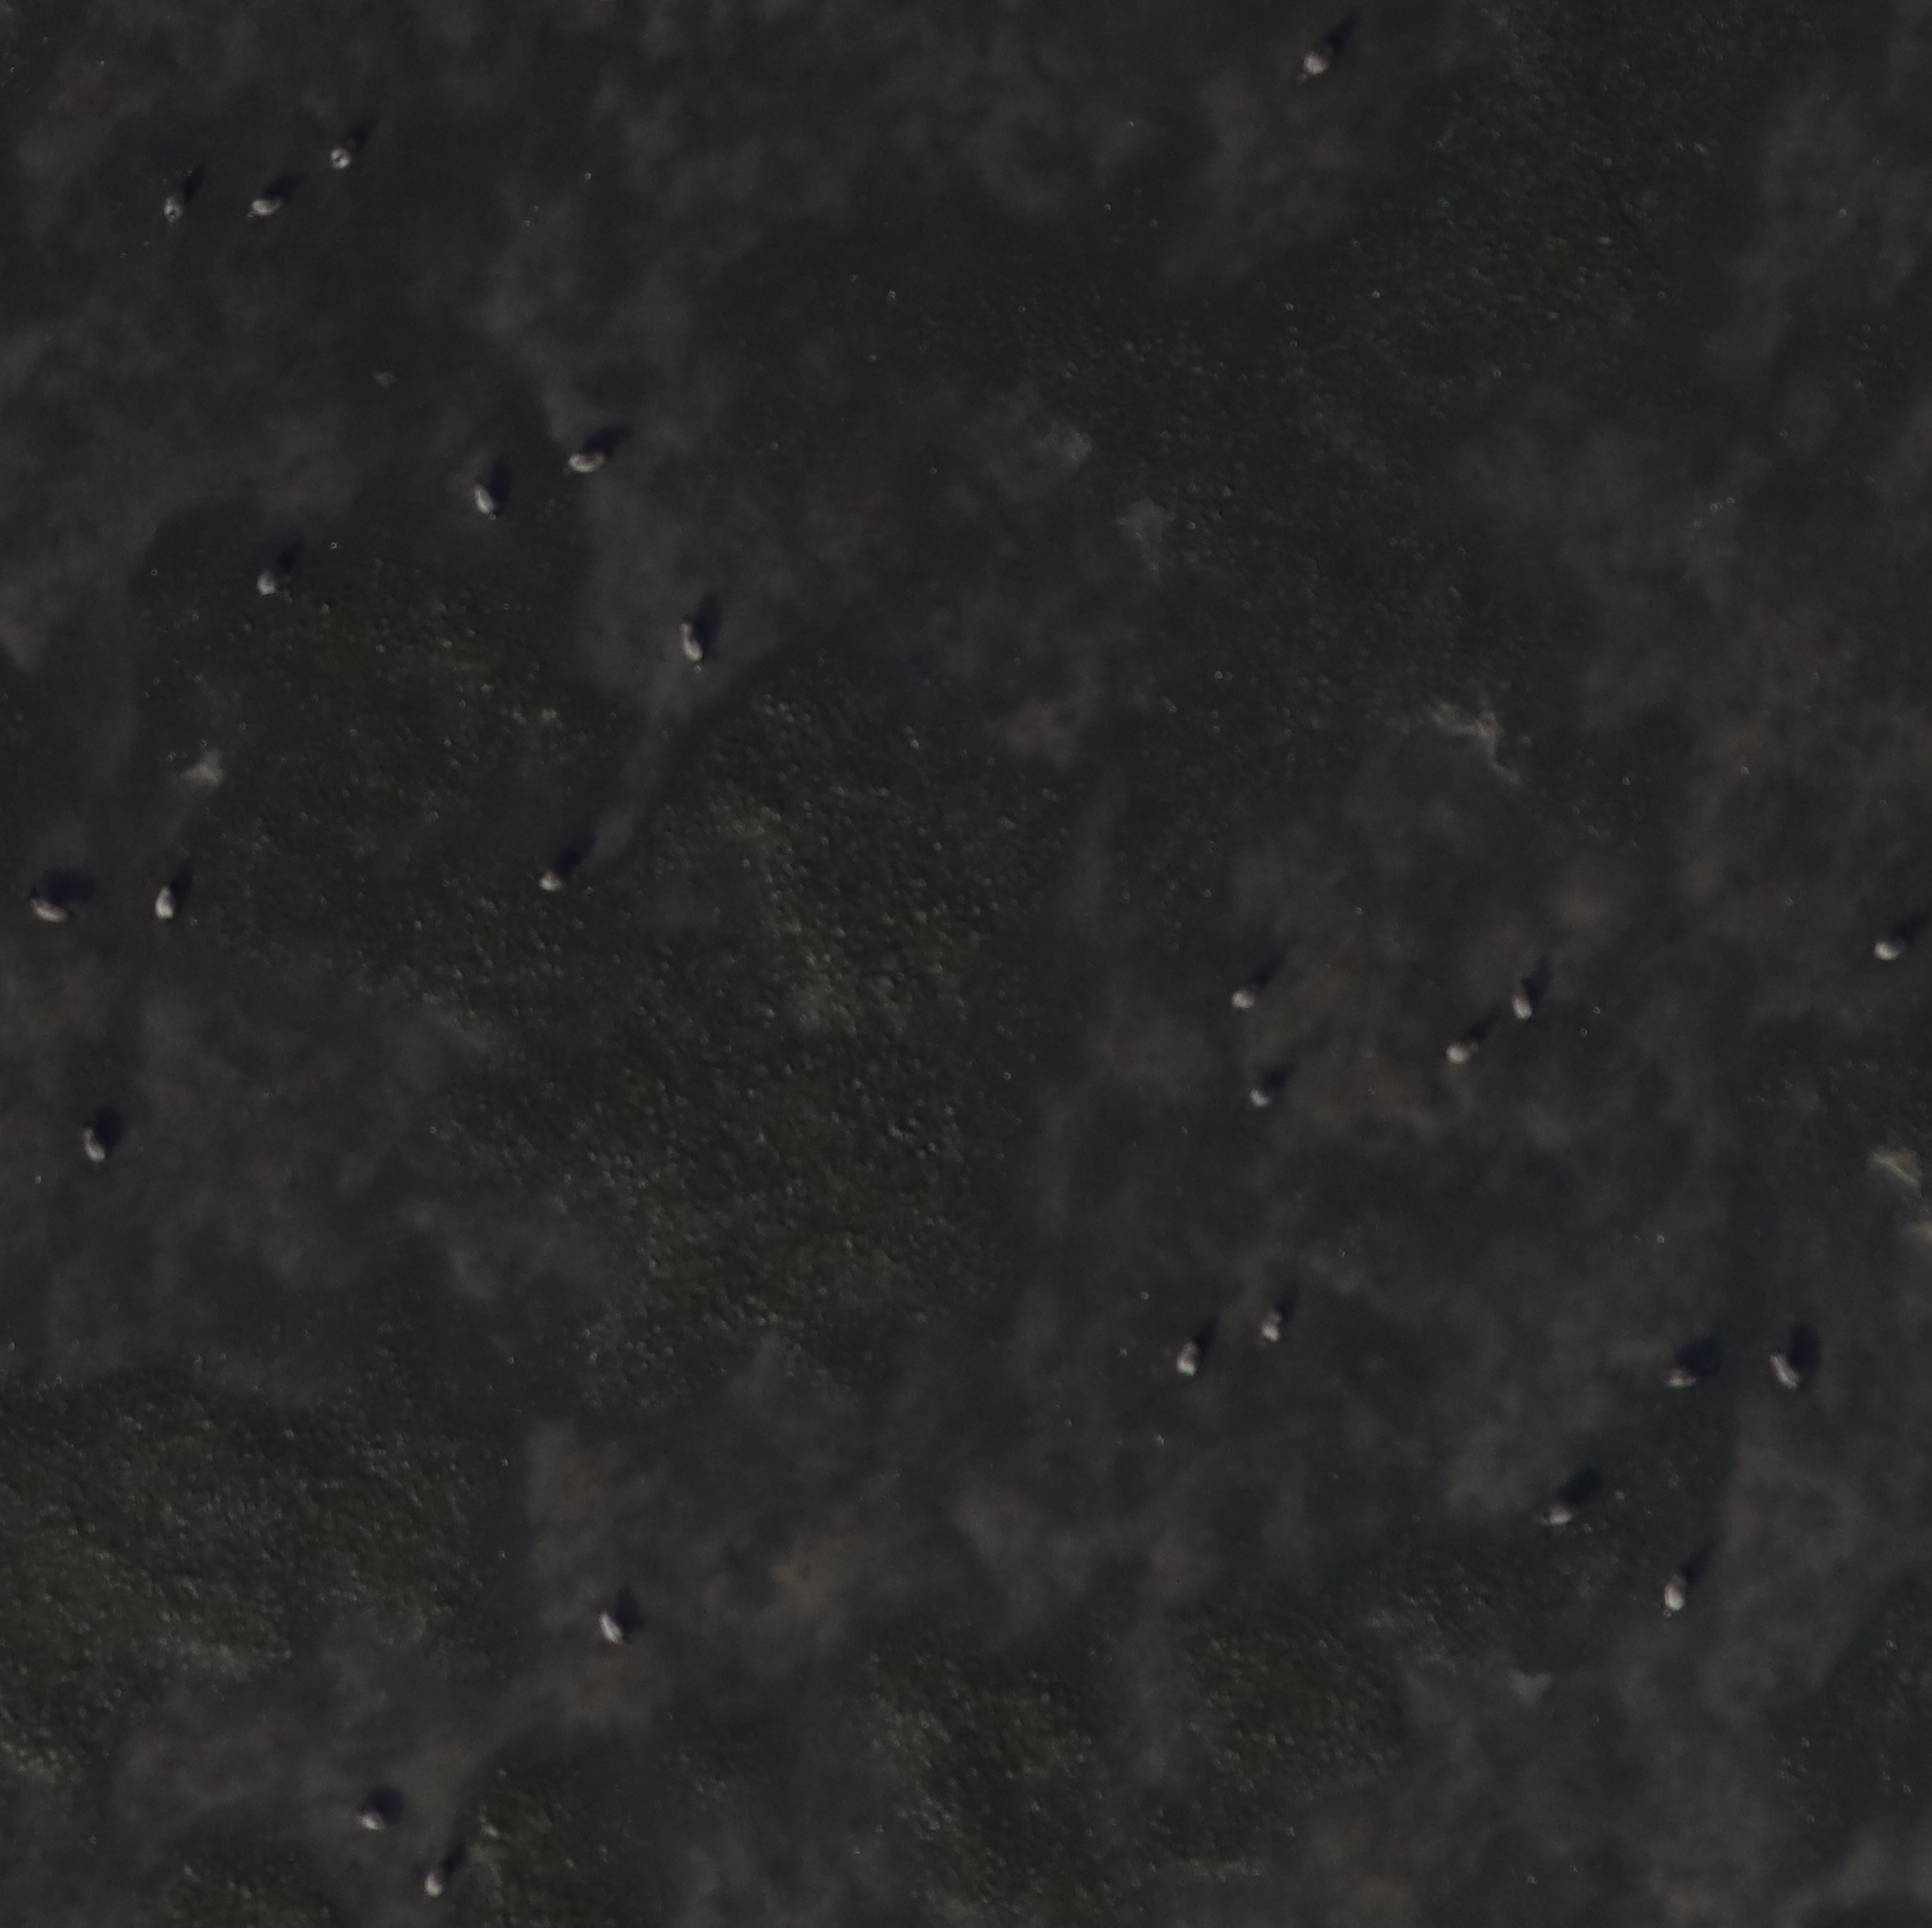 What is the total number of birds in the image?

26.